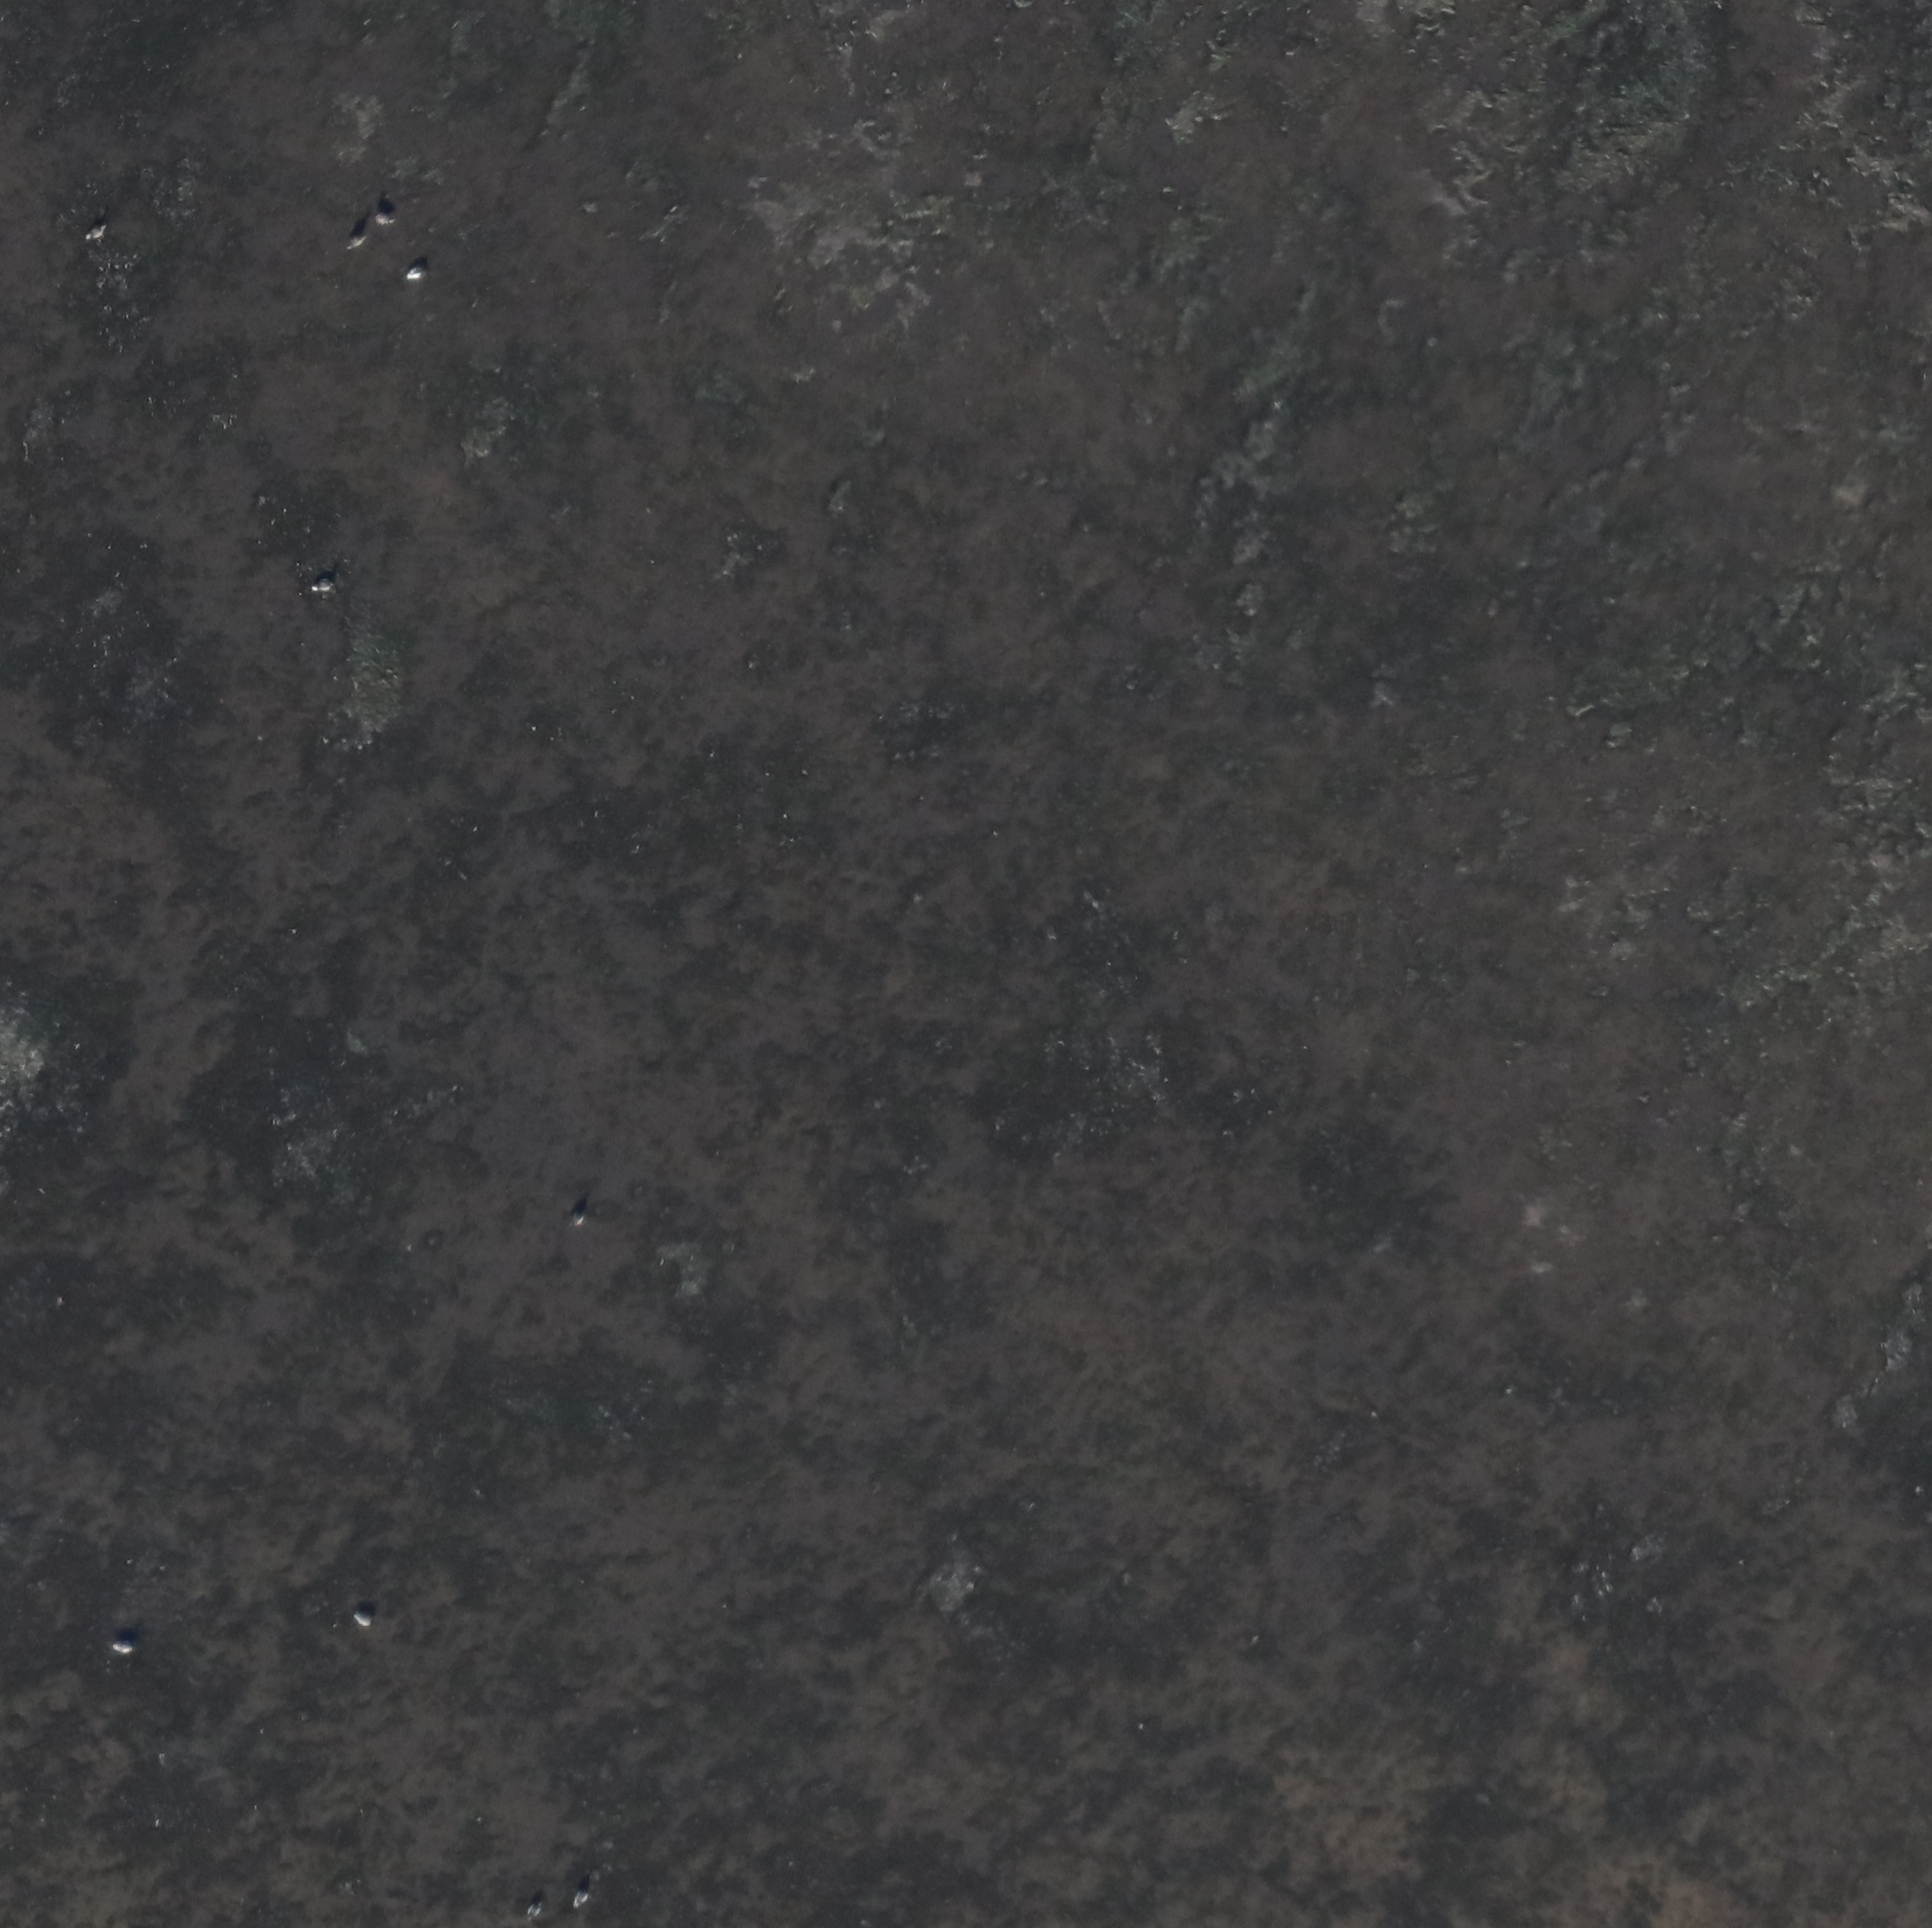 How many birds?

10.